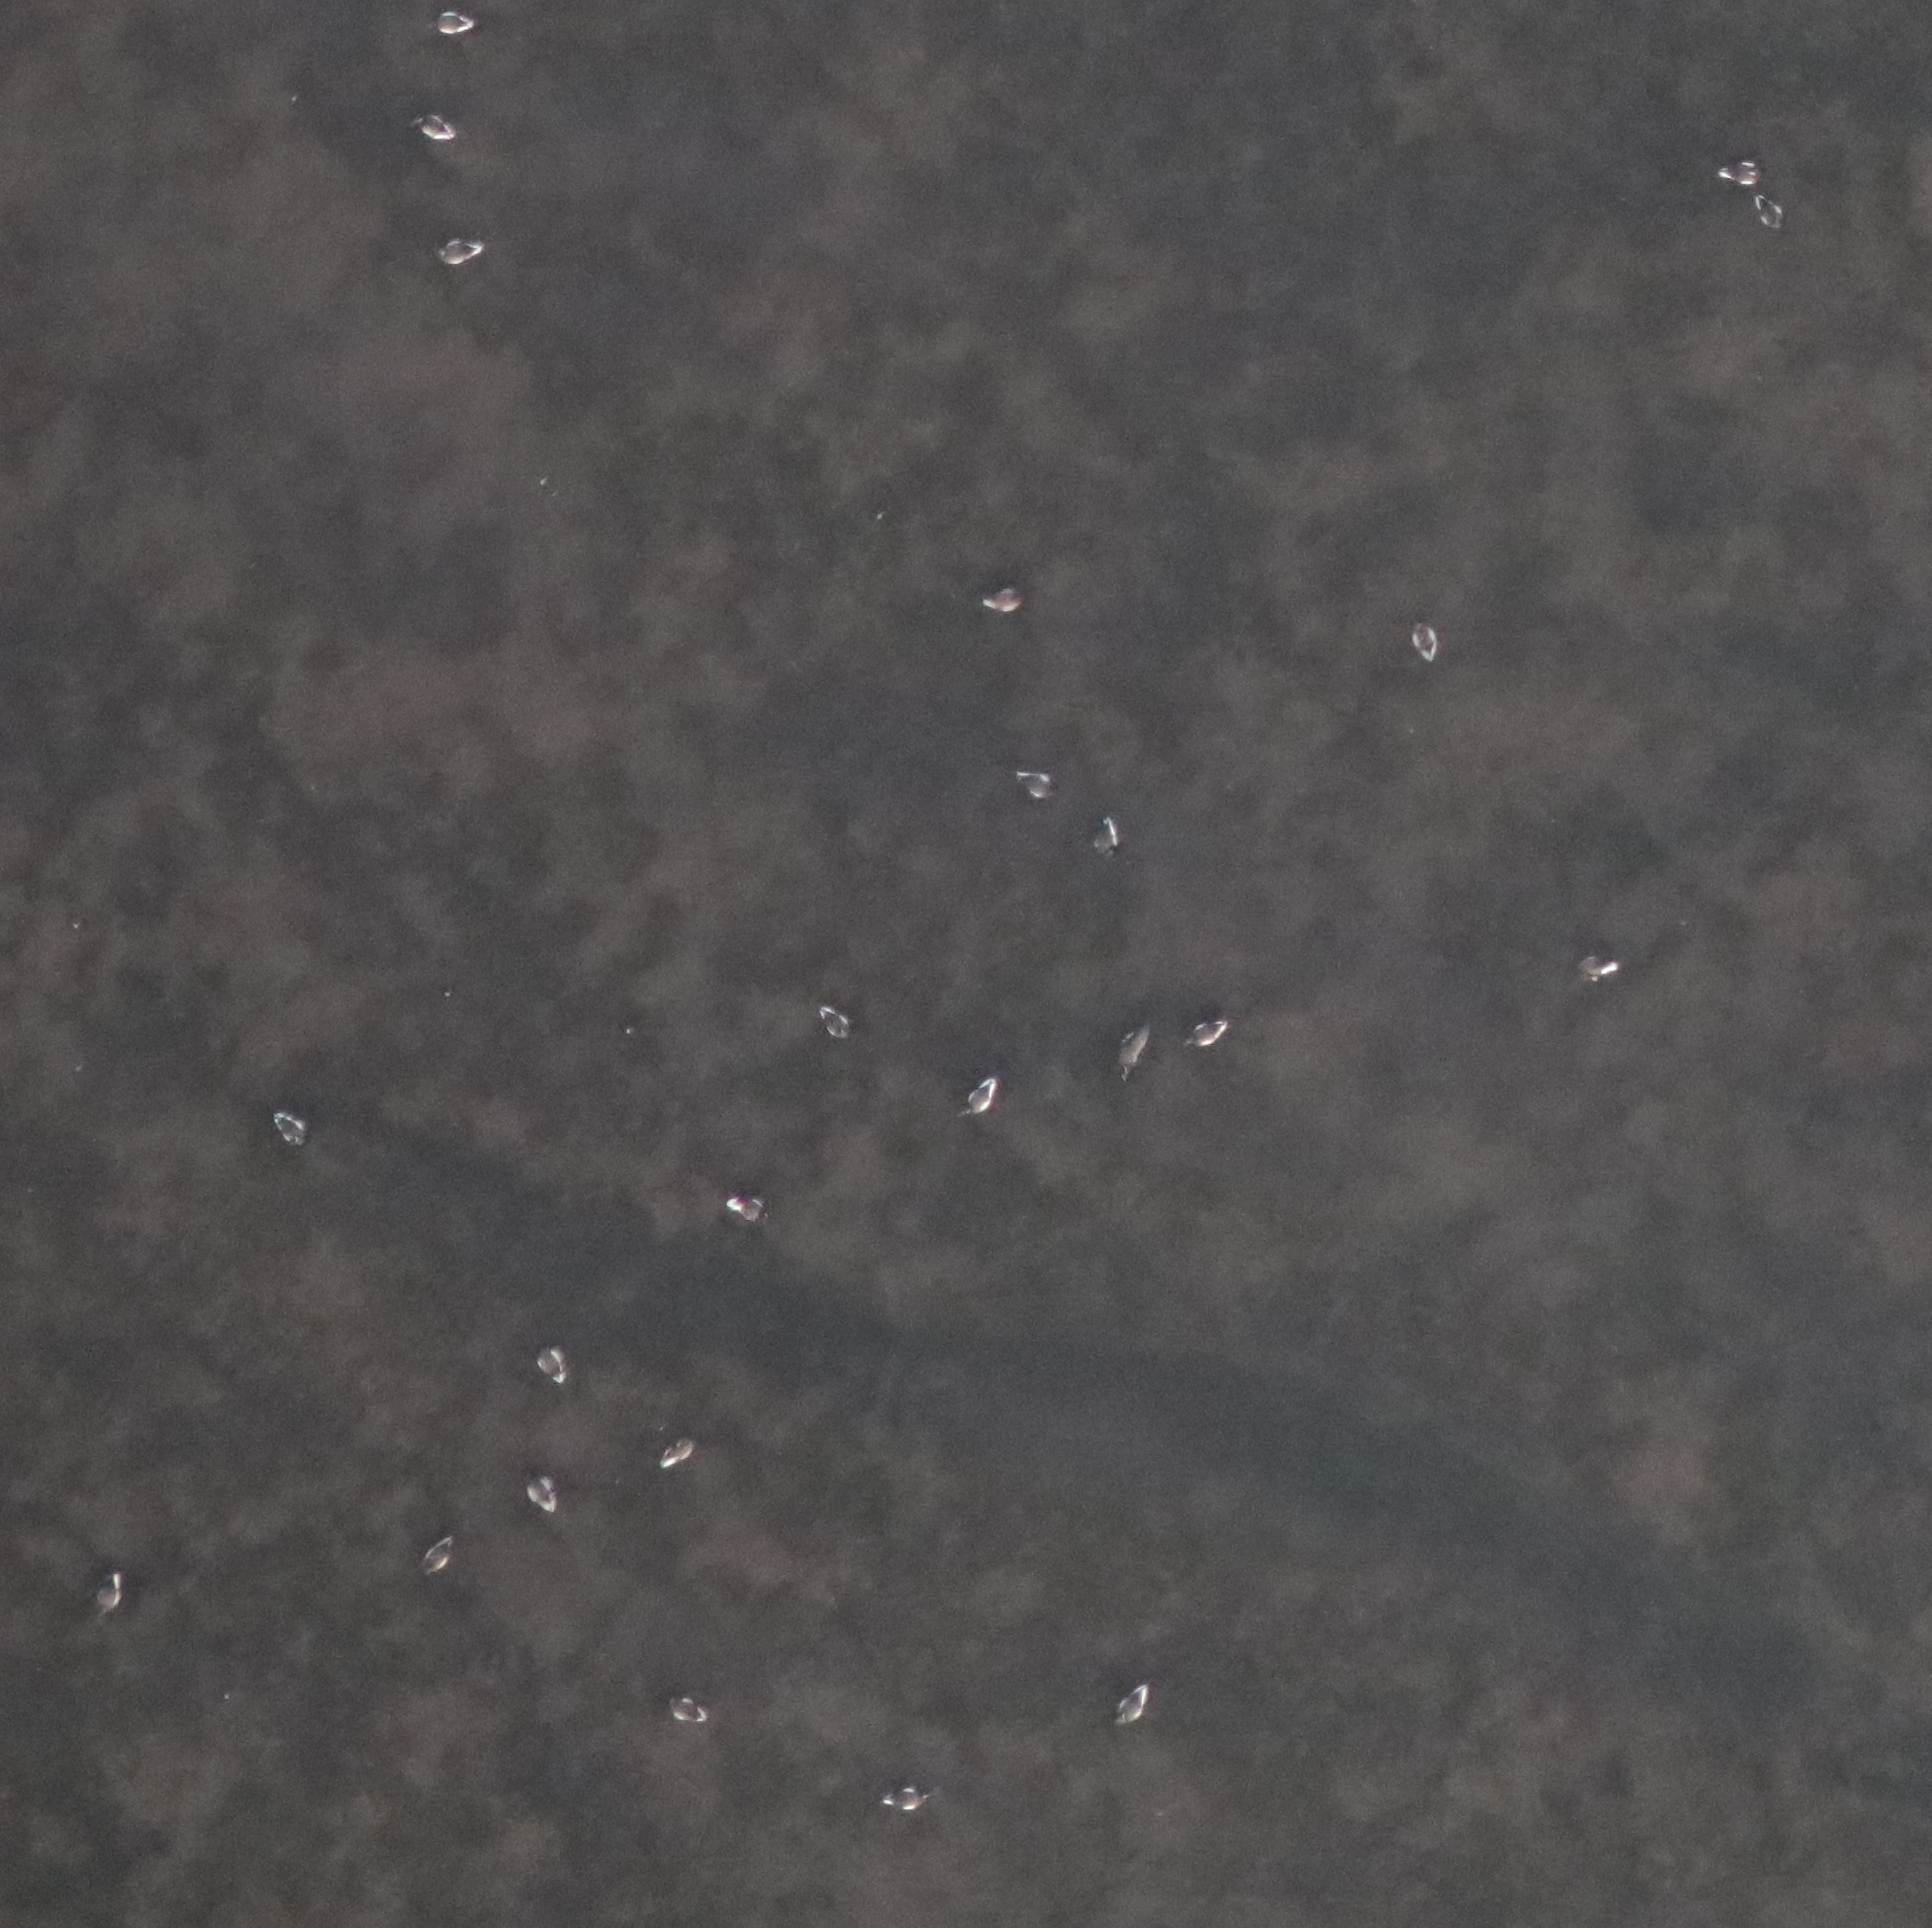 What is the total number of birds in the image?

24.